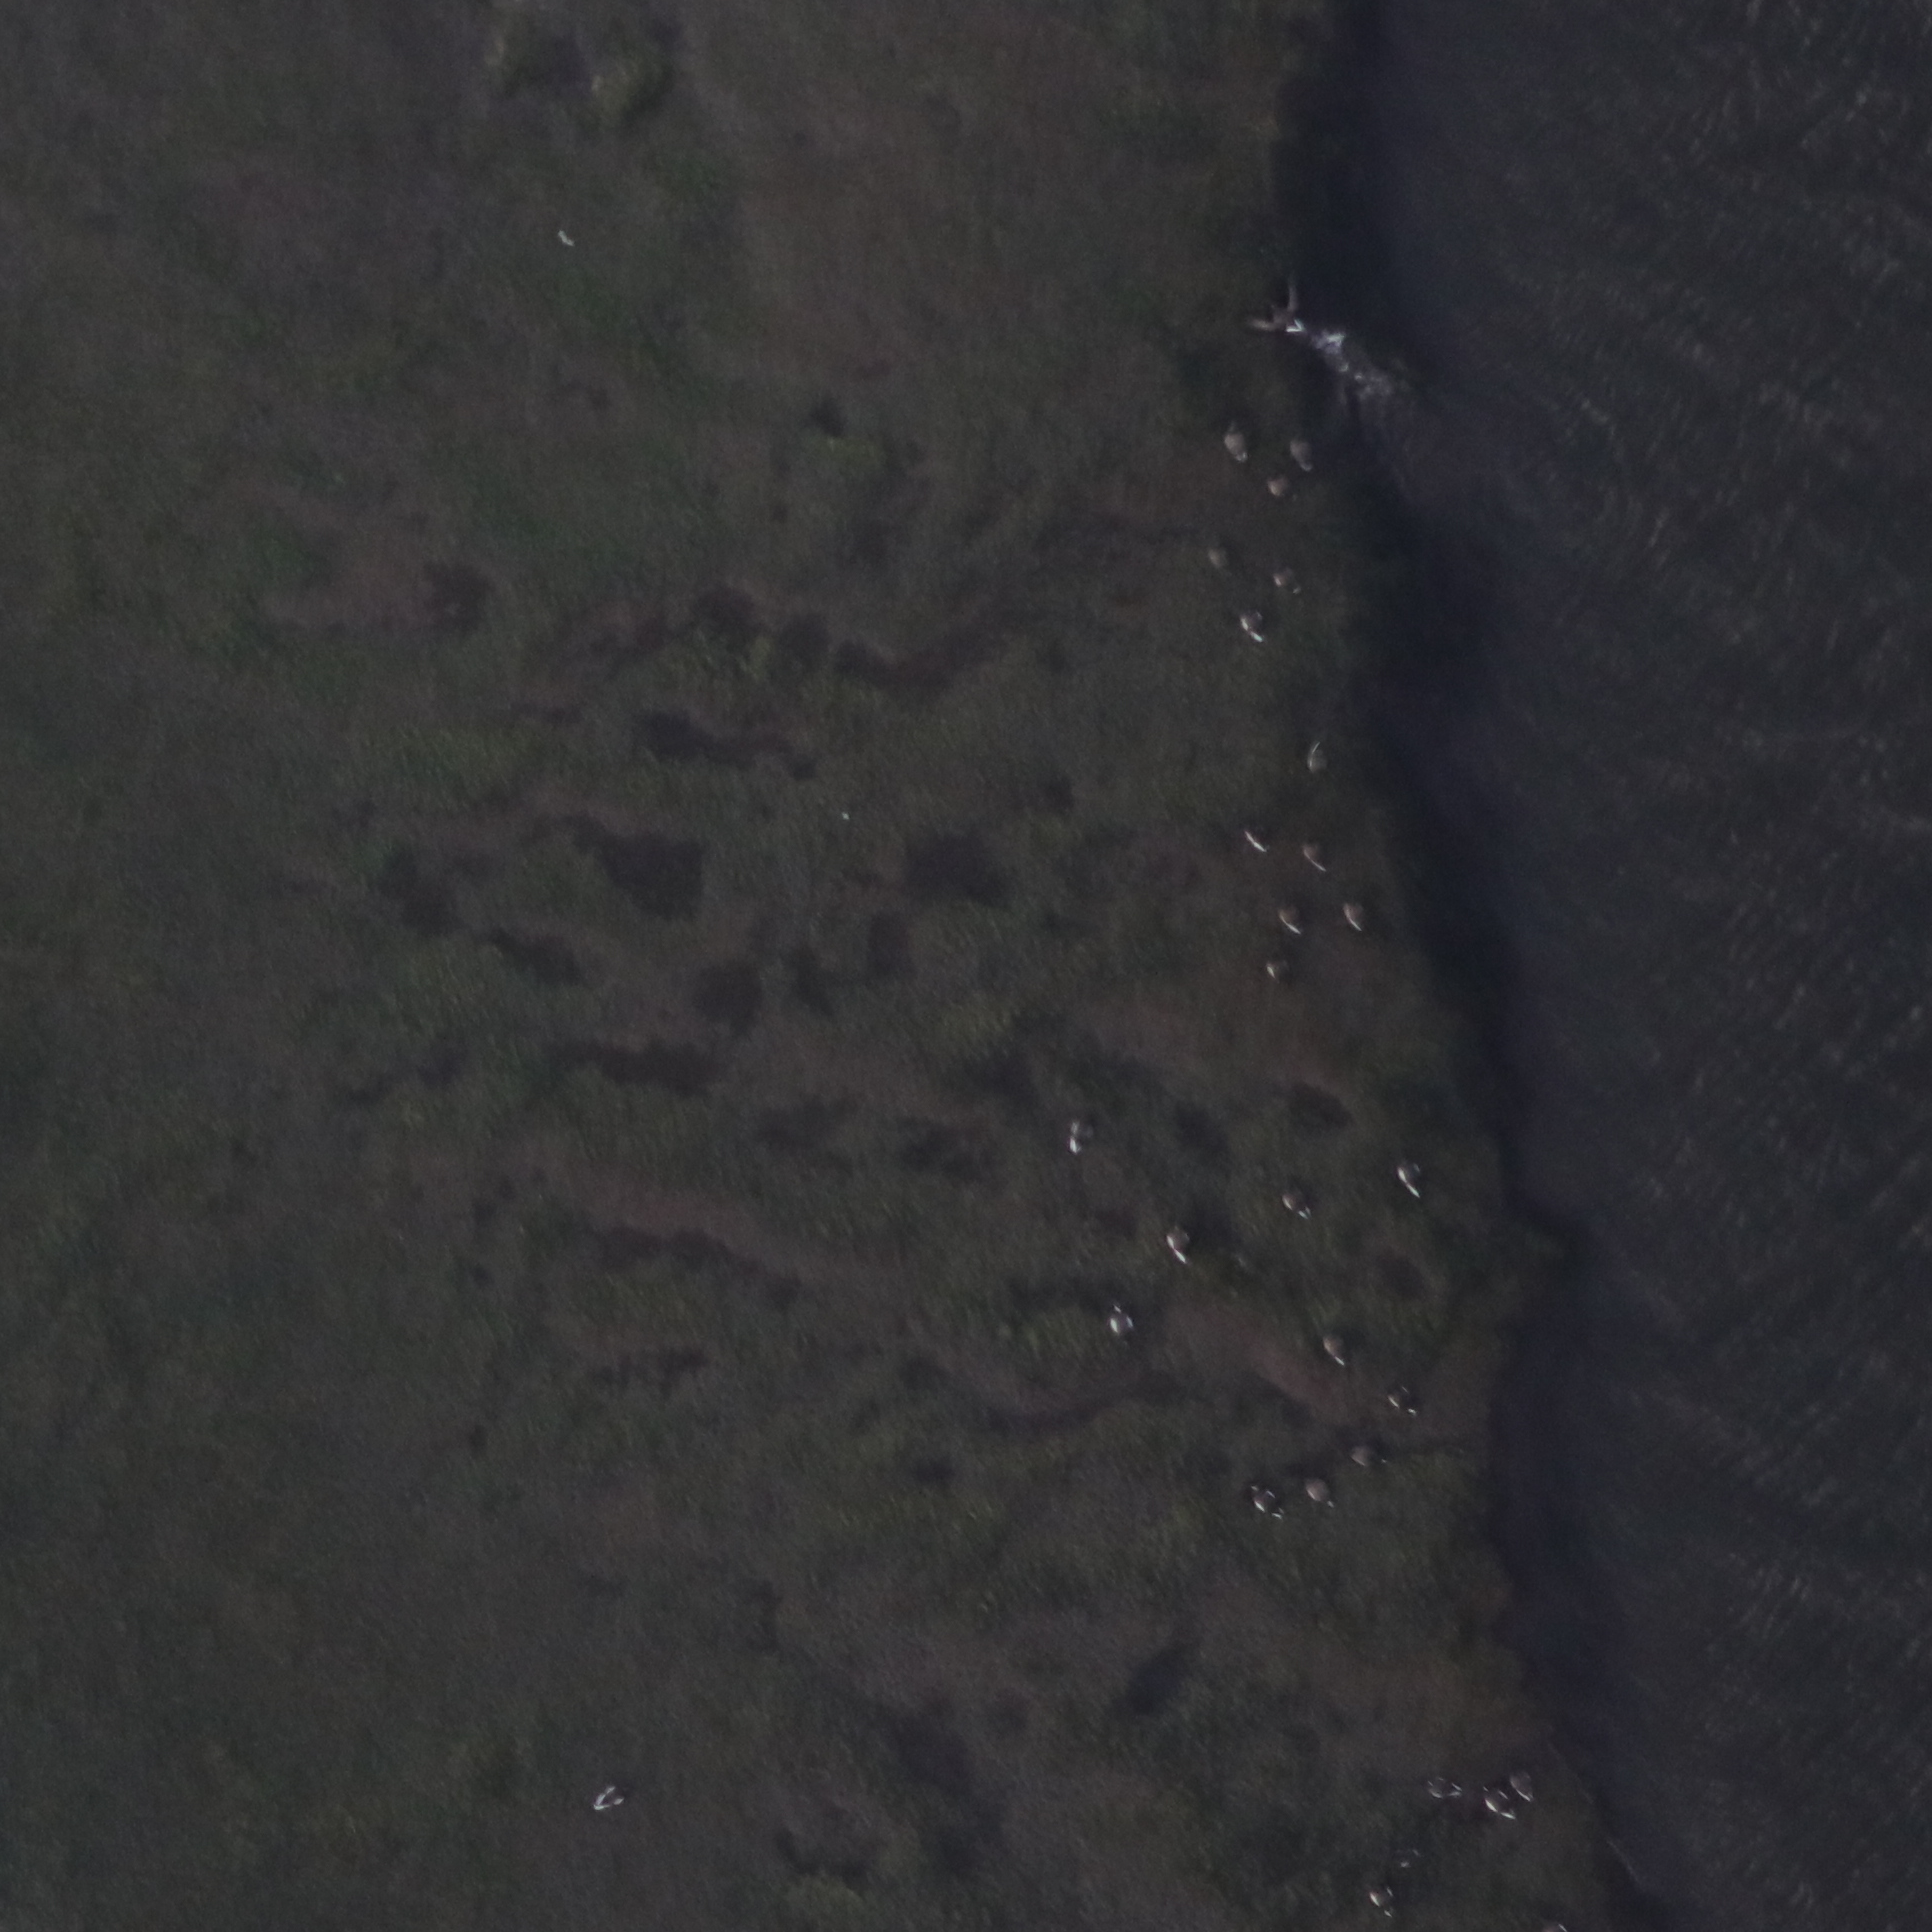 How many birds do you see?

28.